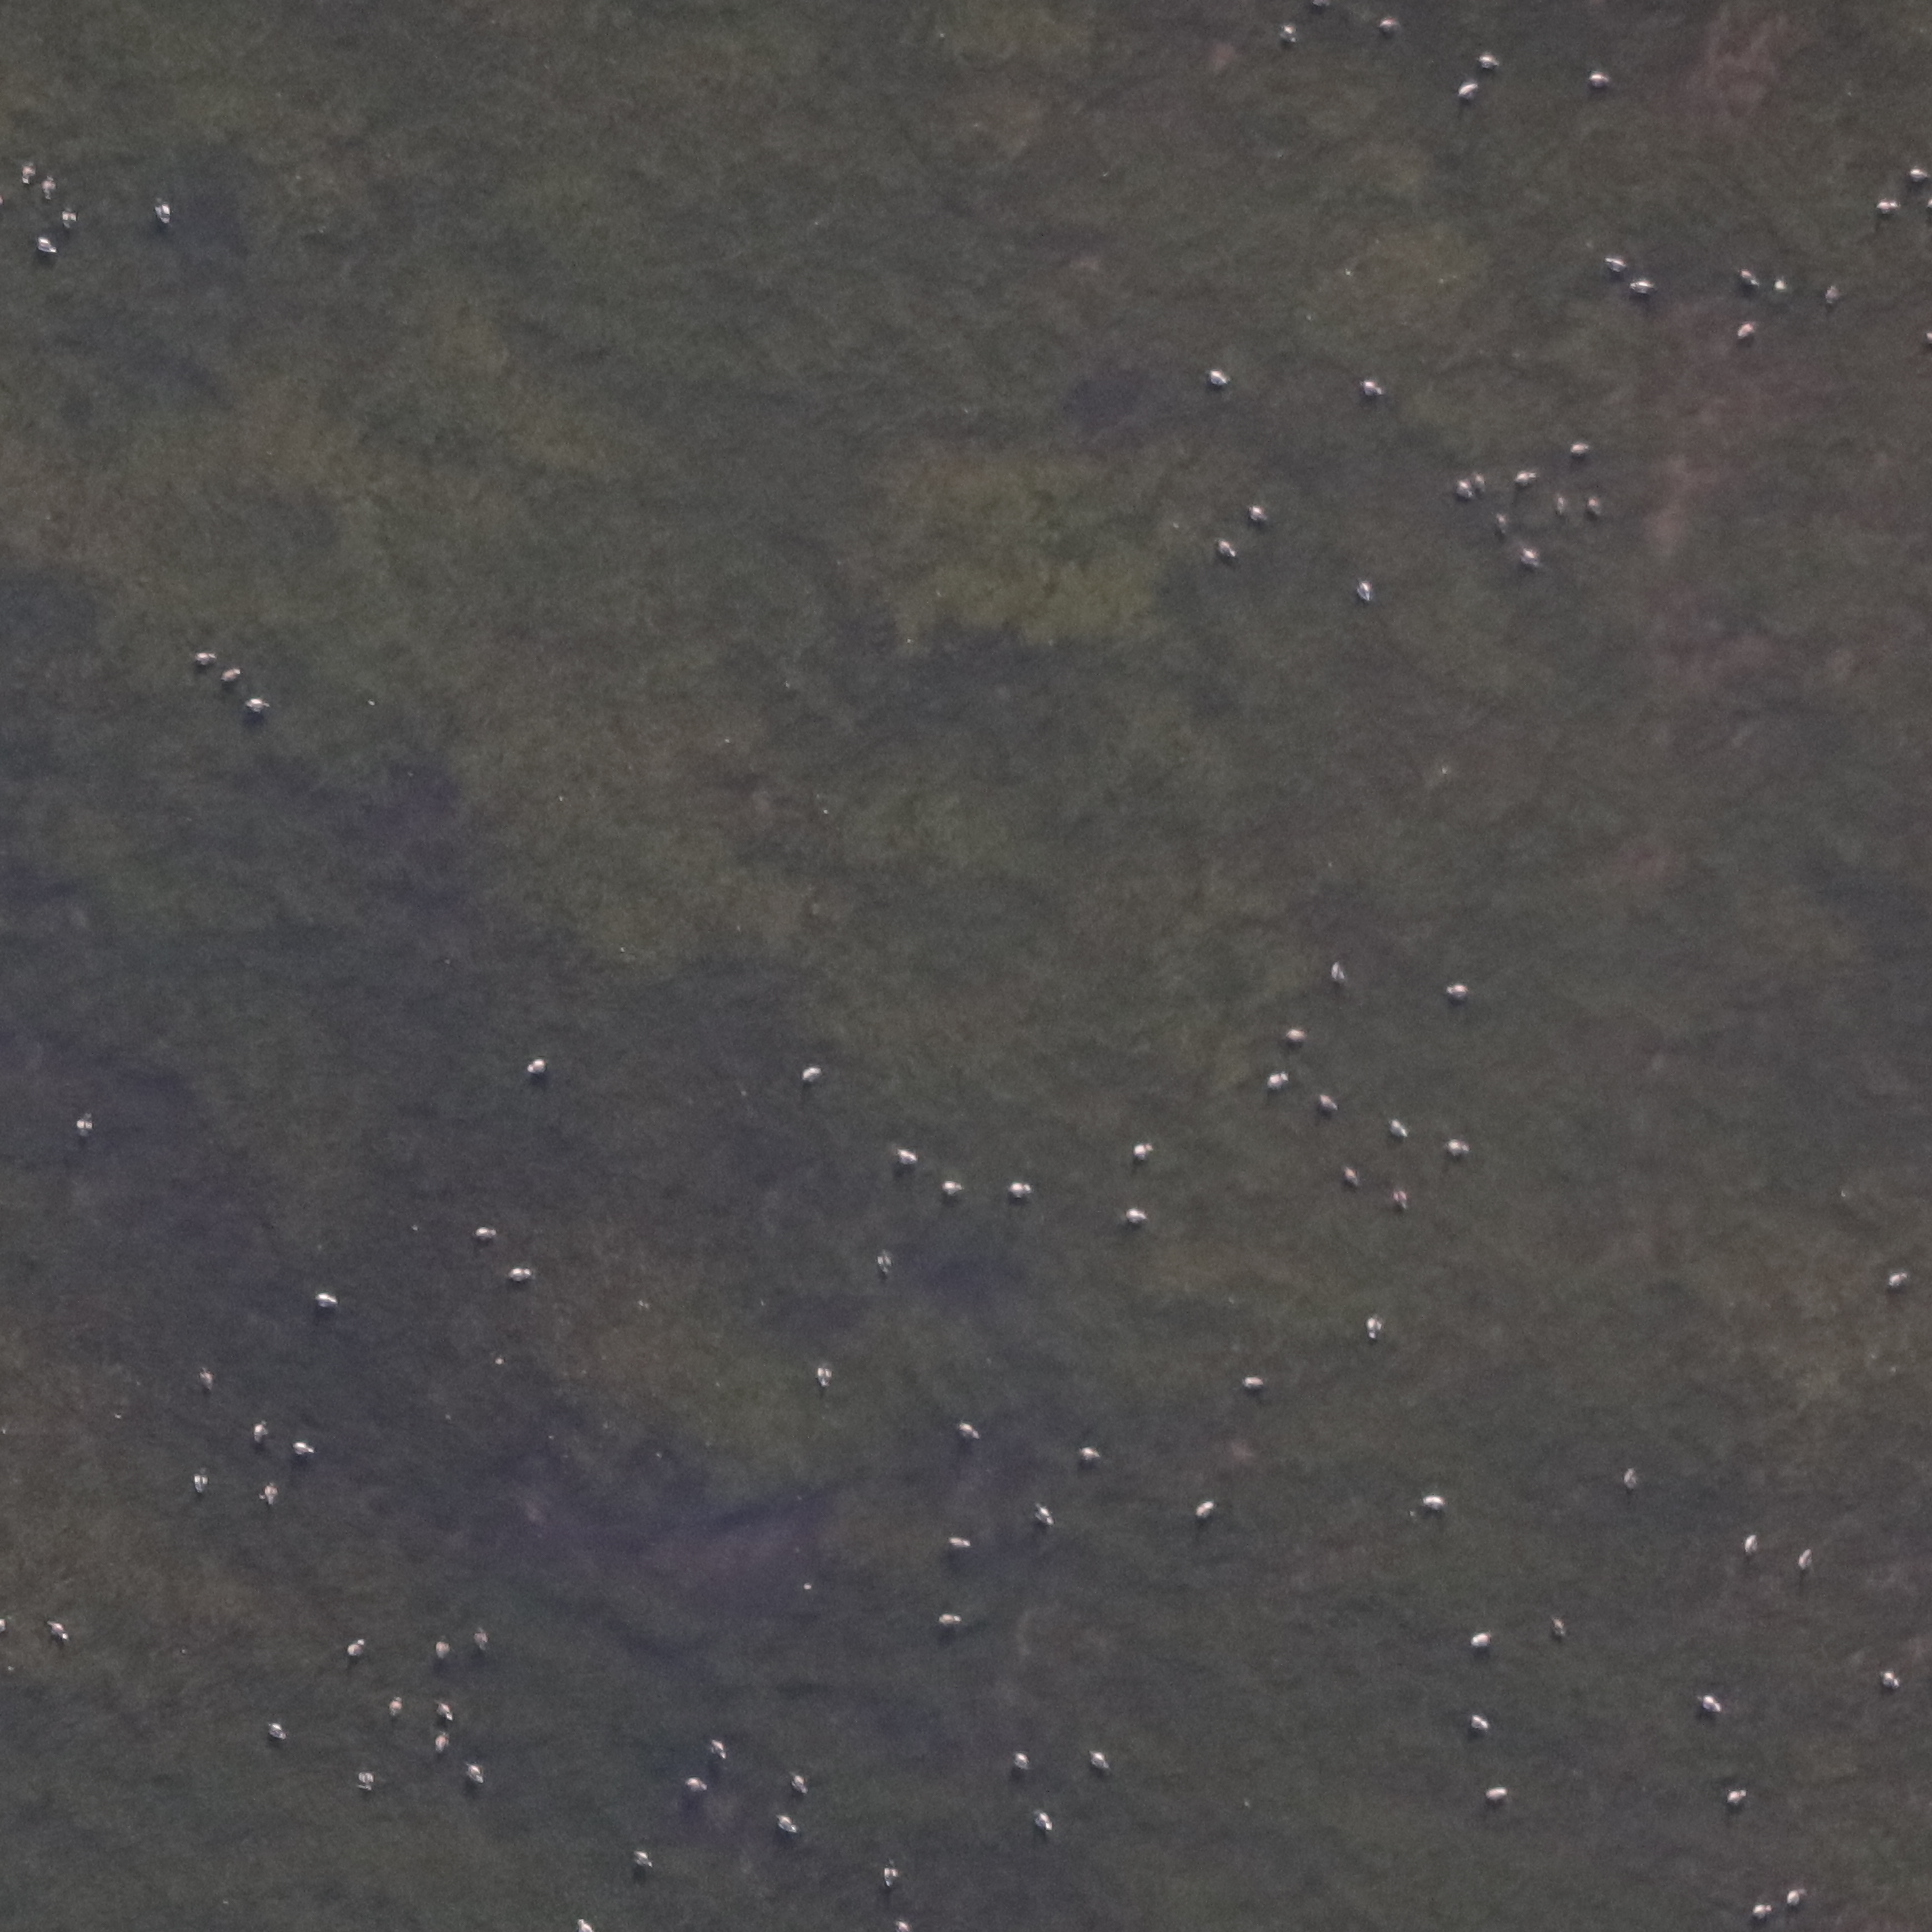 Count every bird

101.